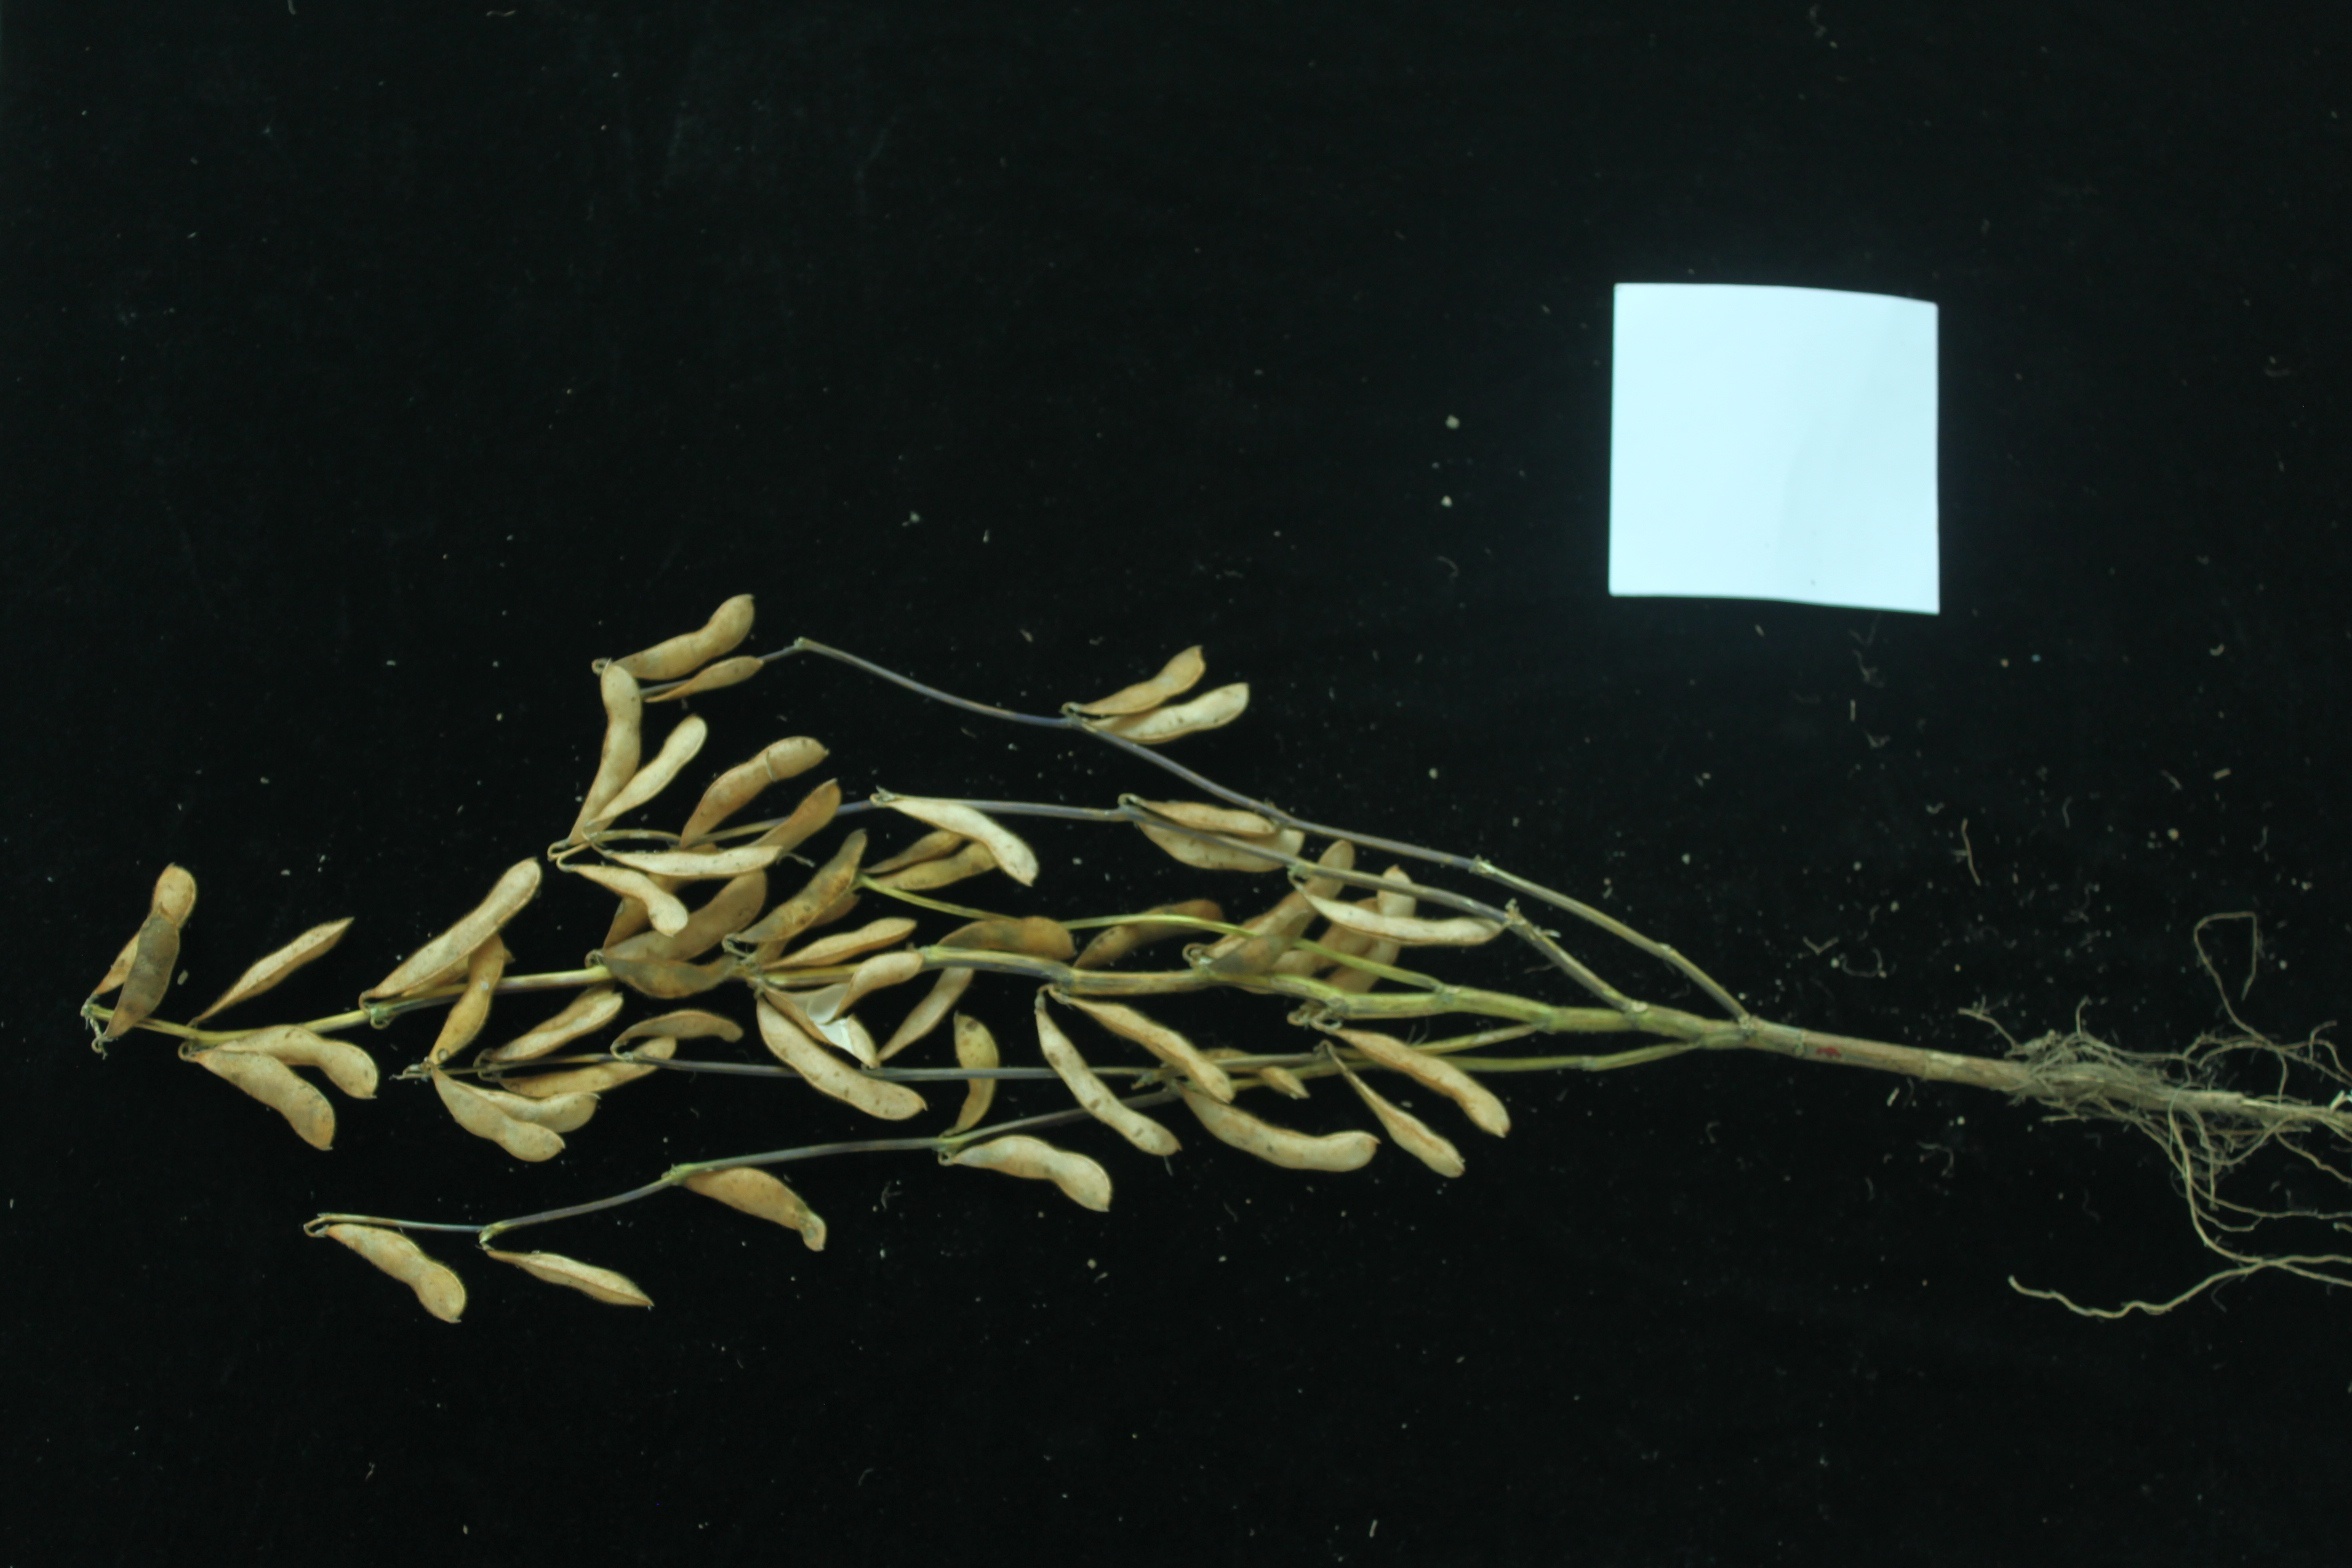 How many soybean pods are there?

49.